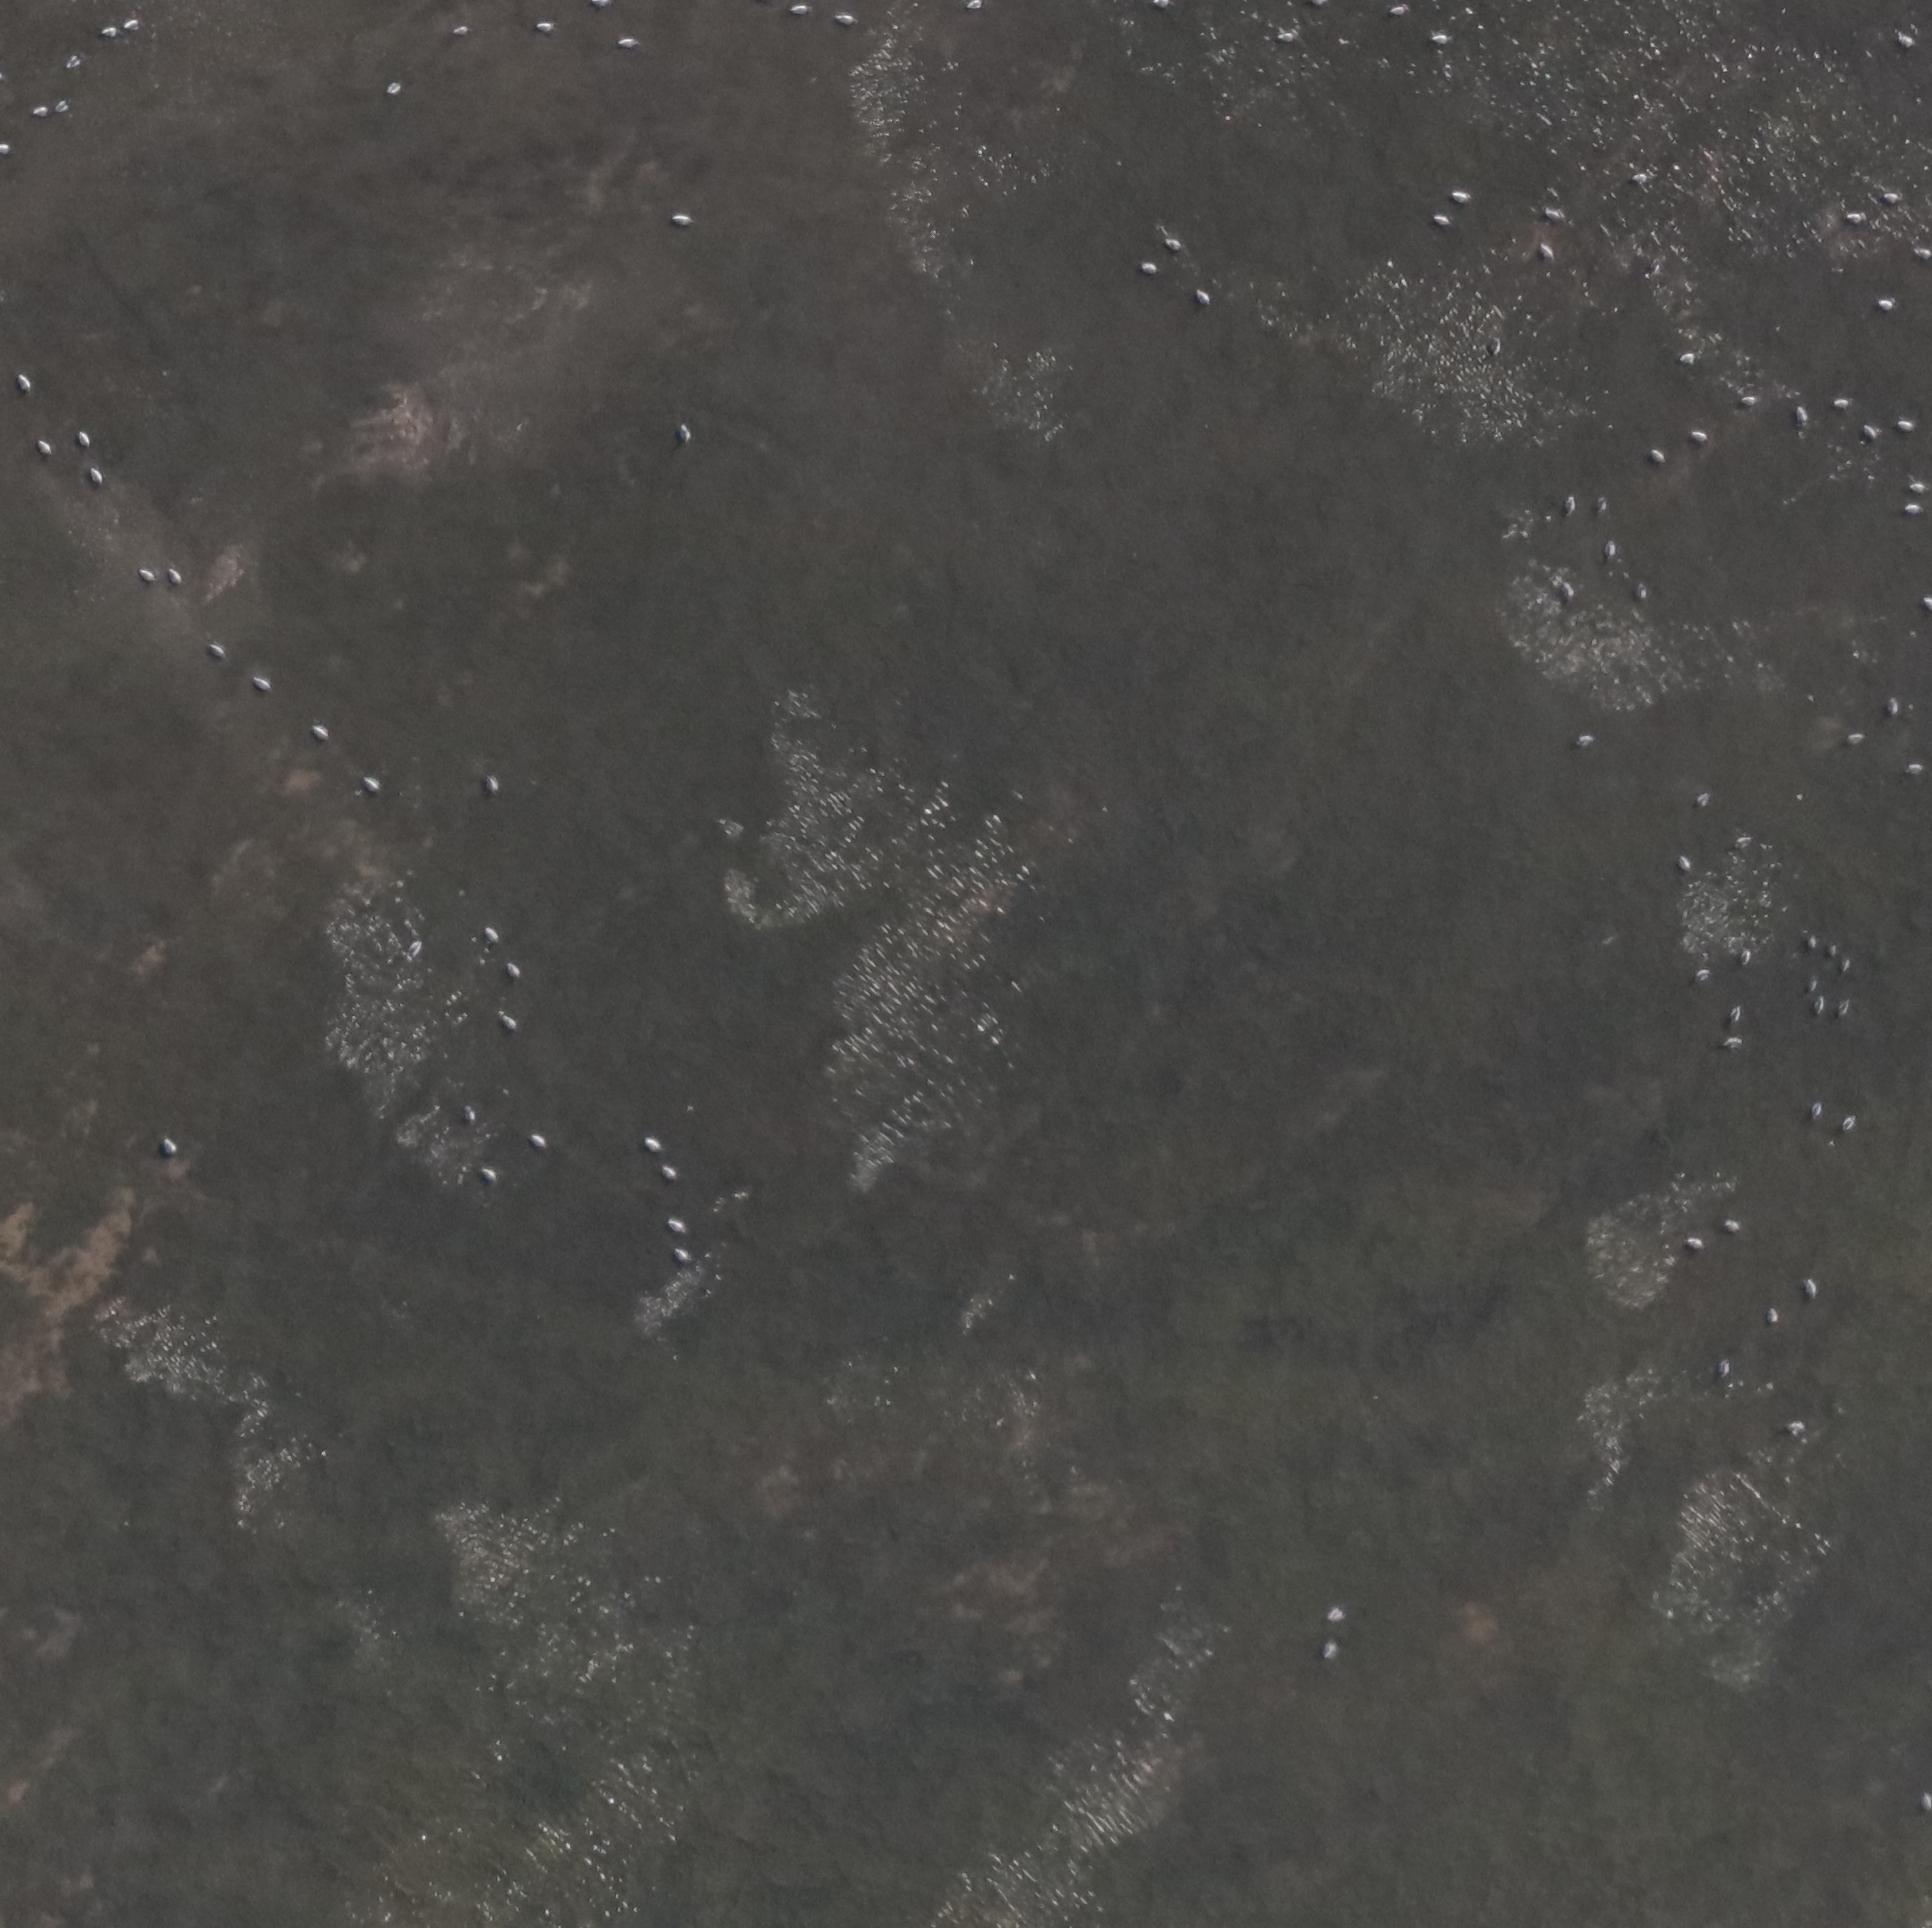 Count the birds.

97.